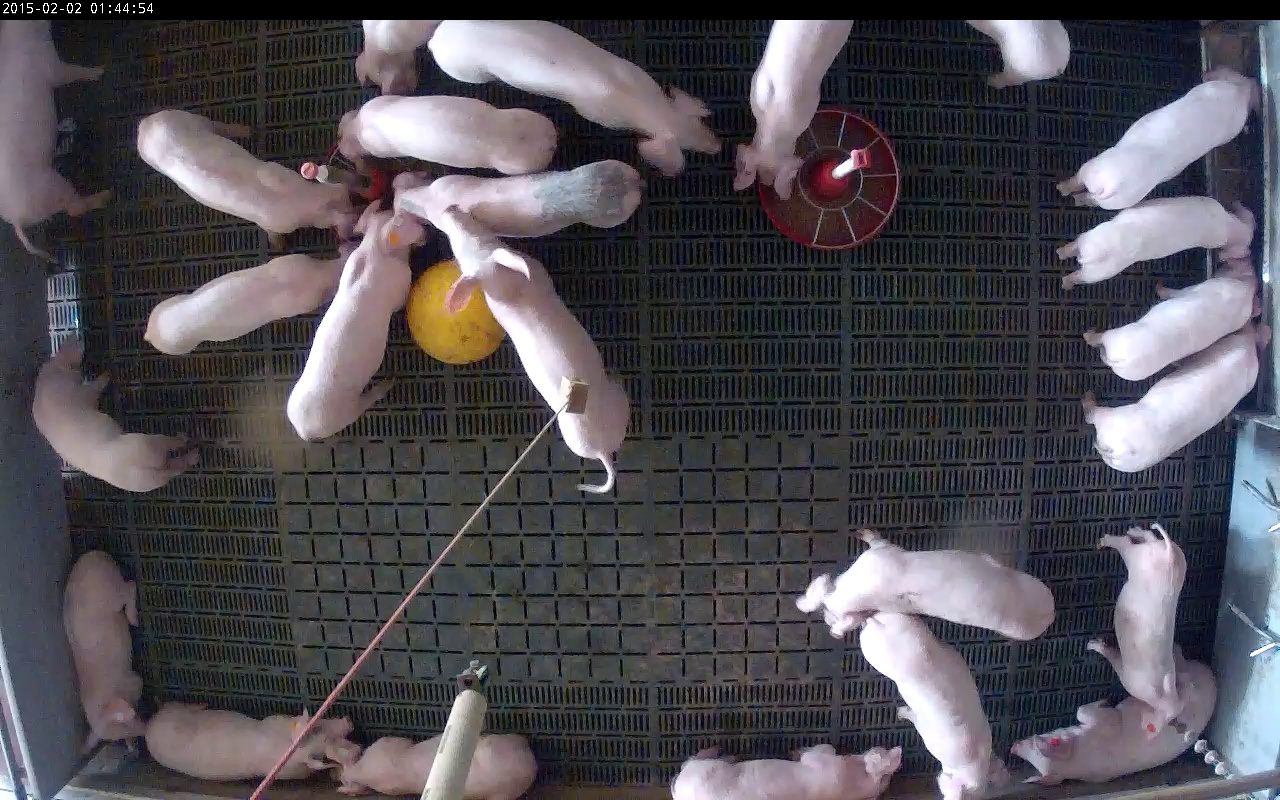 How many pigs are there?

24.